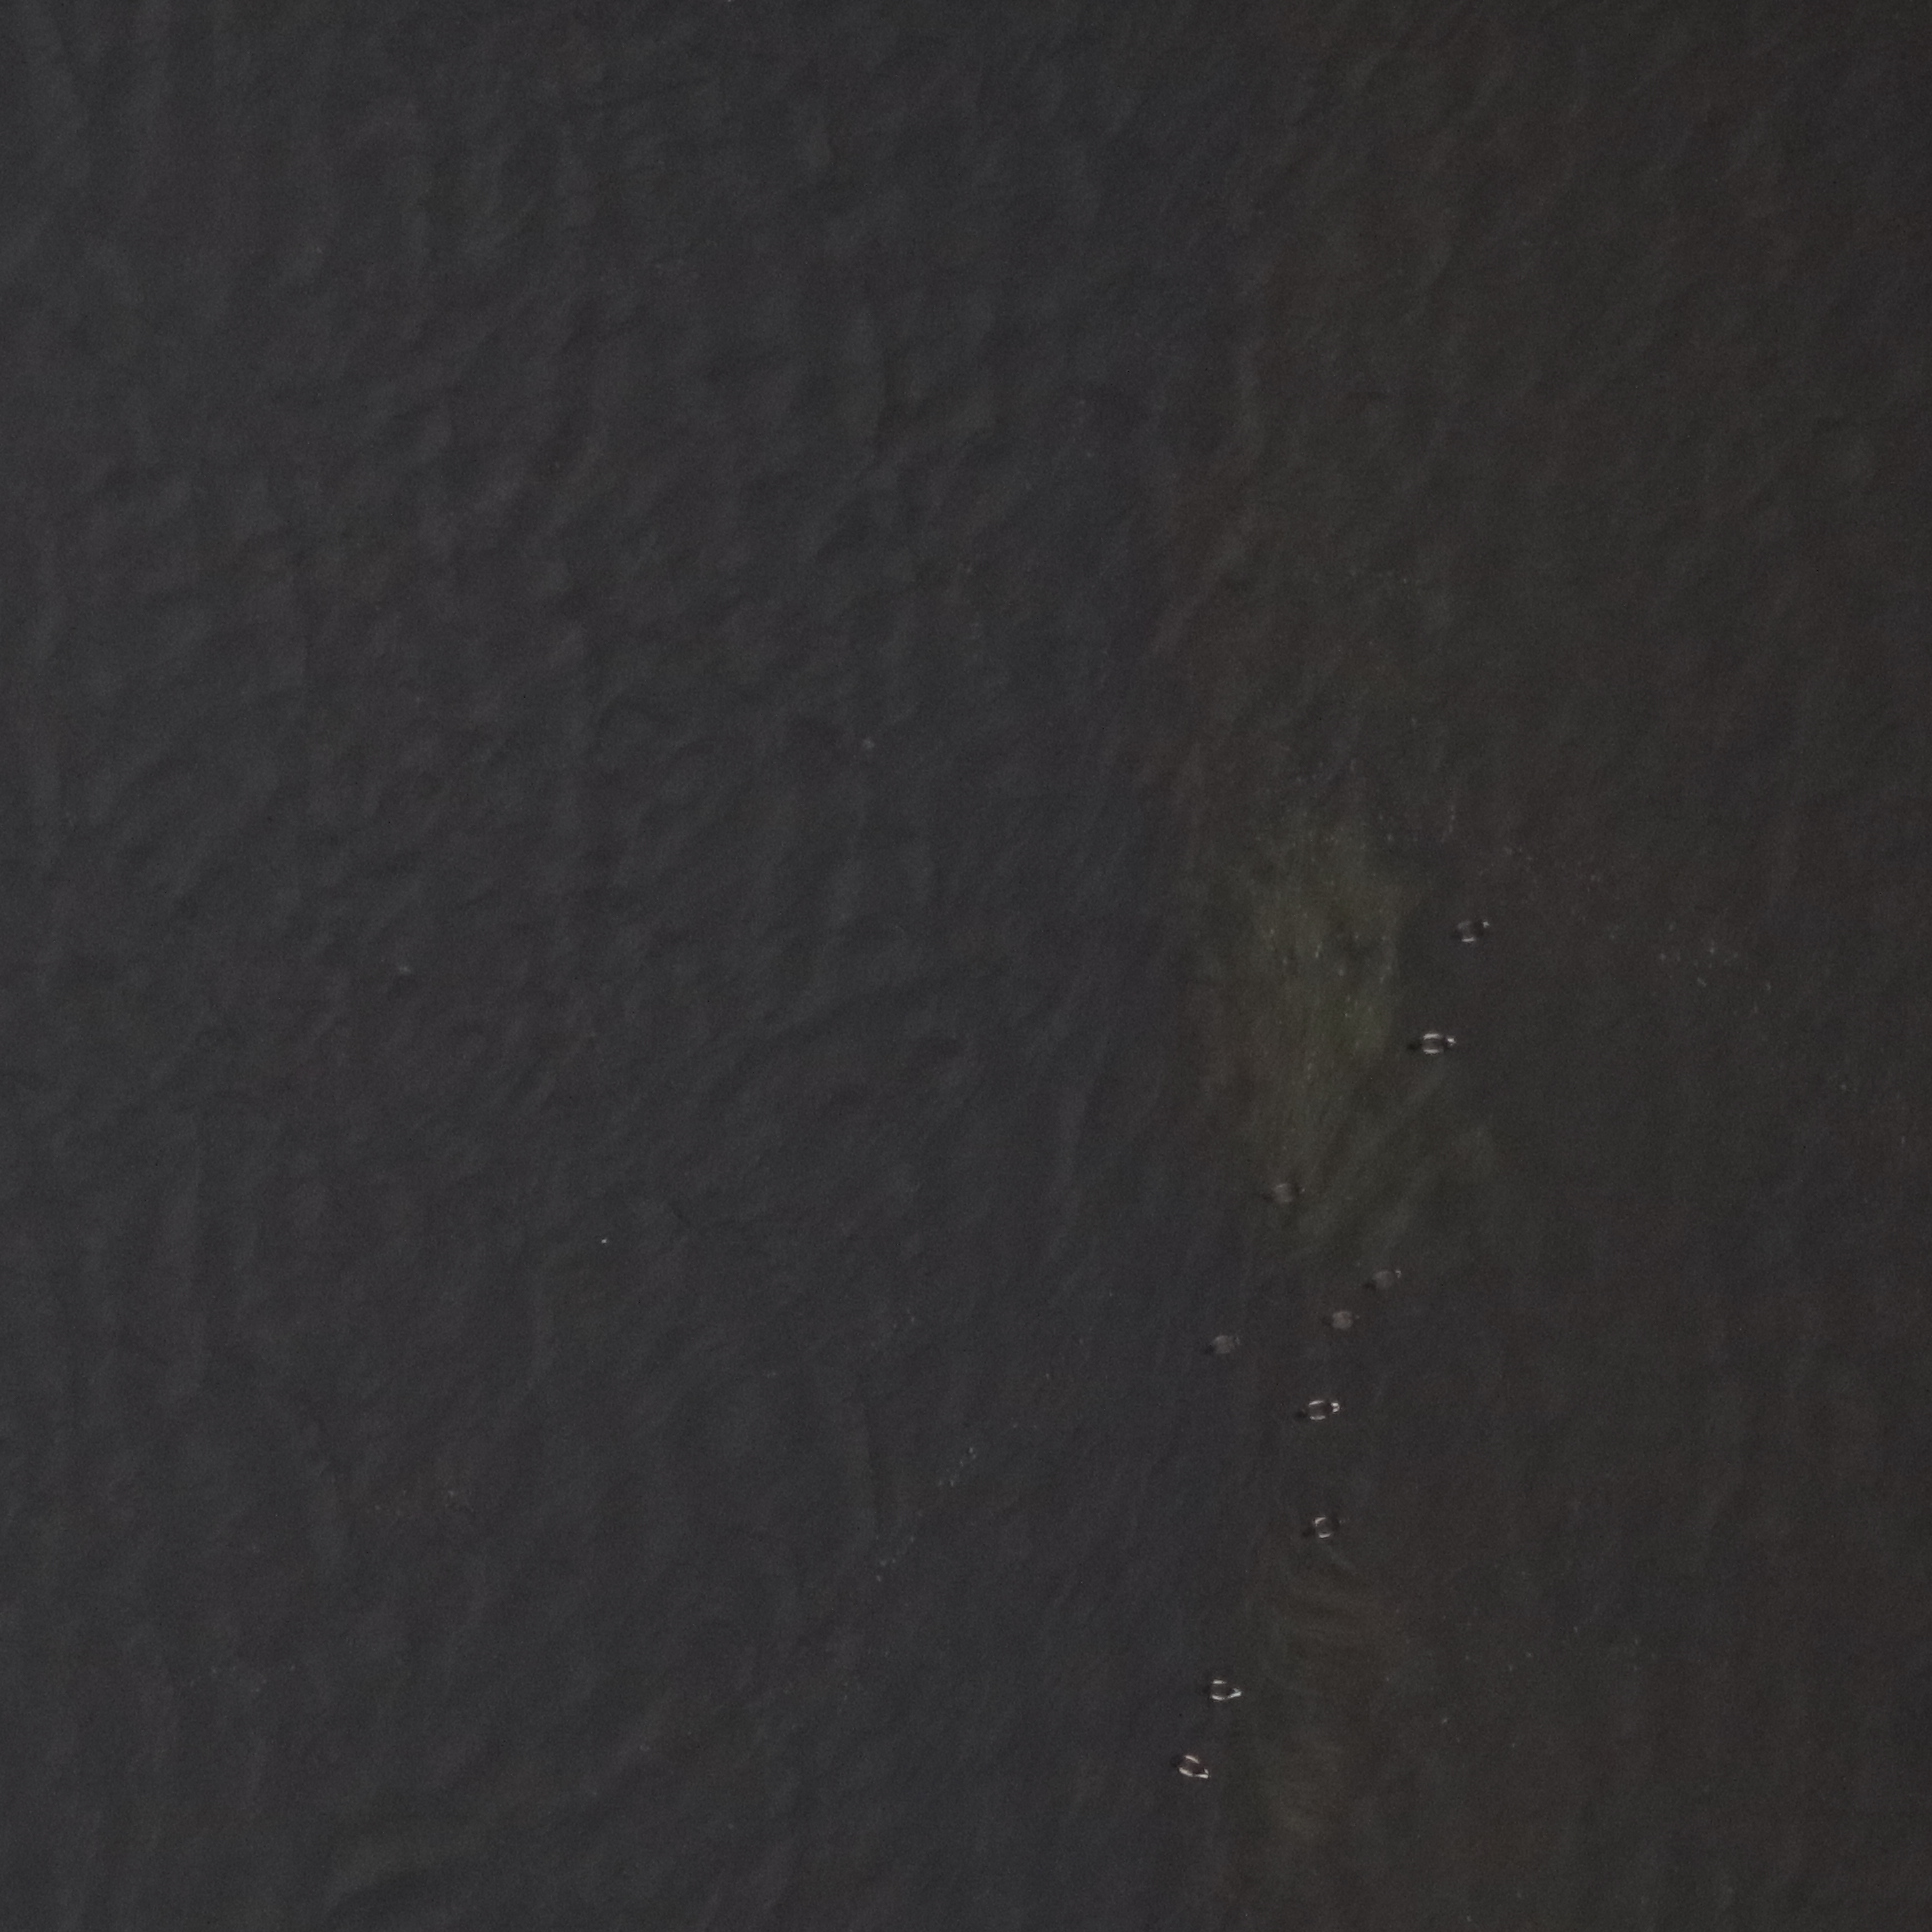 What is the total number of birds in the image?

10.